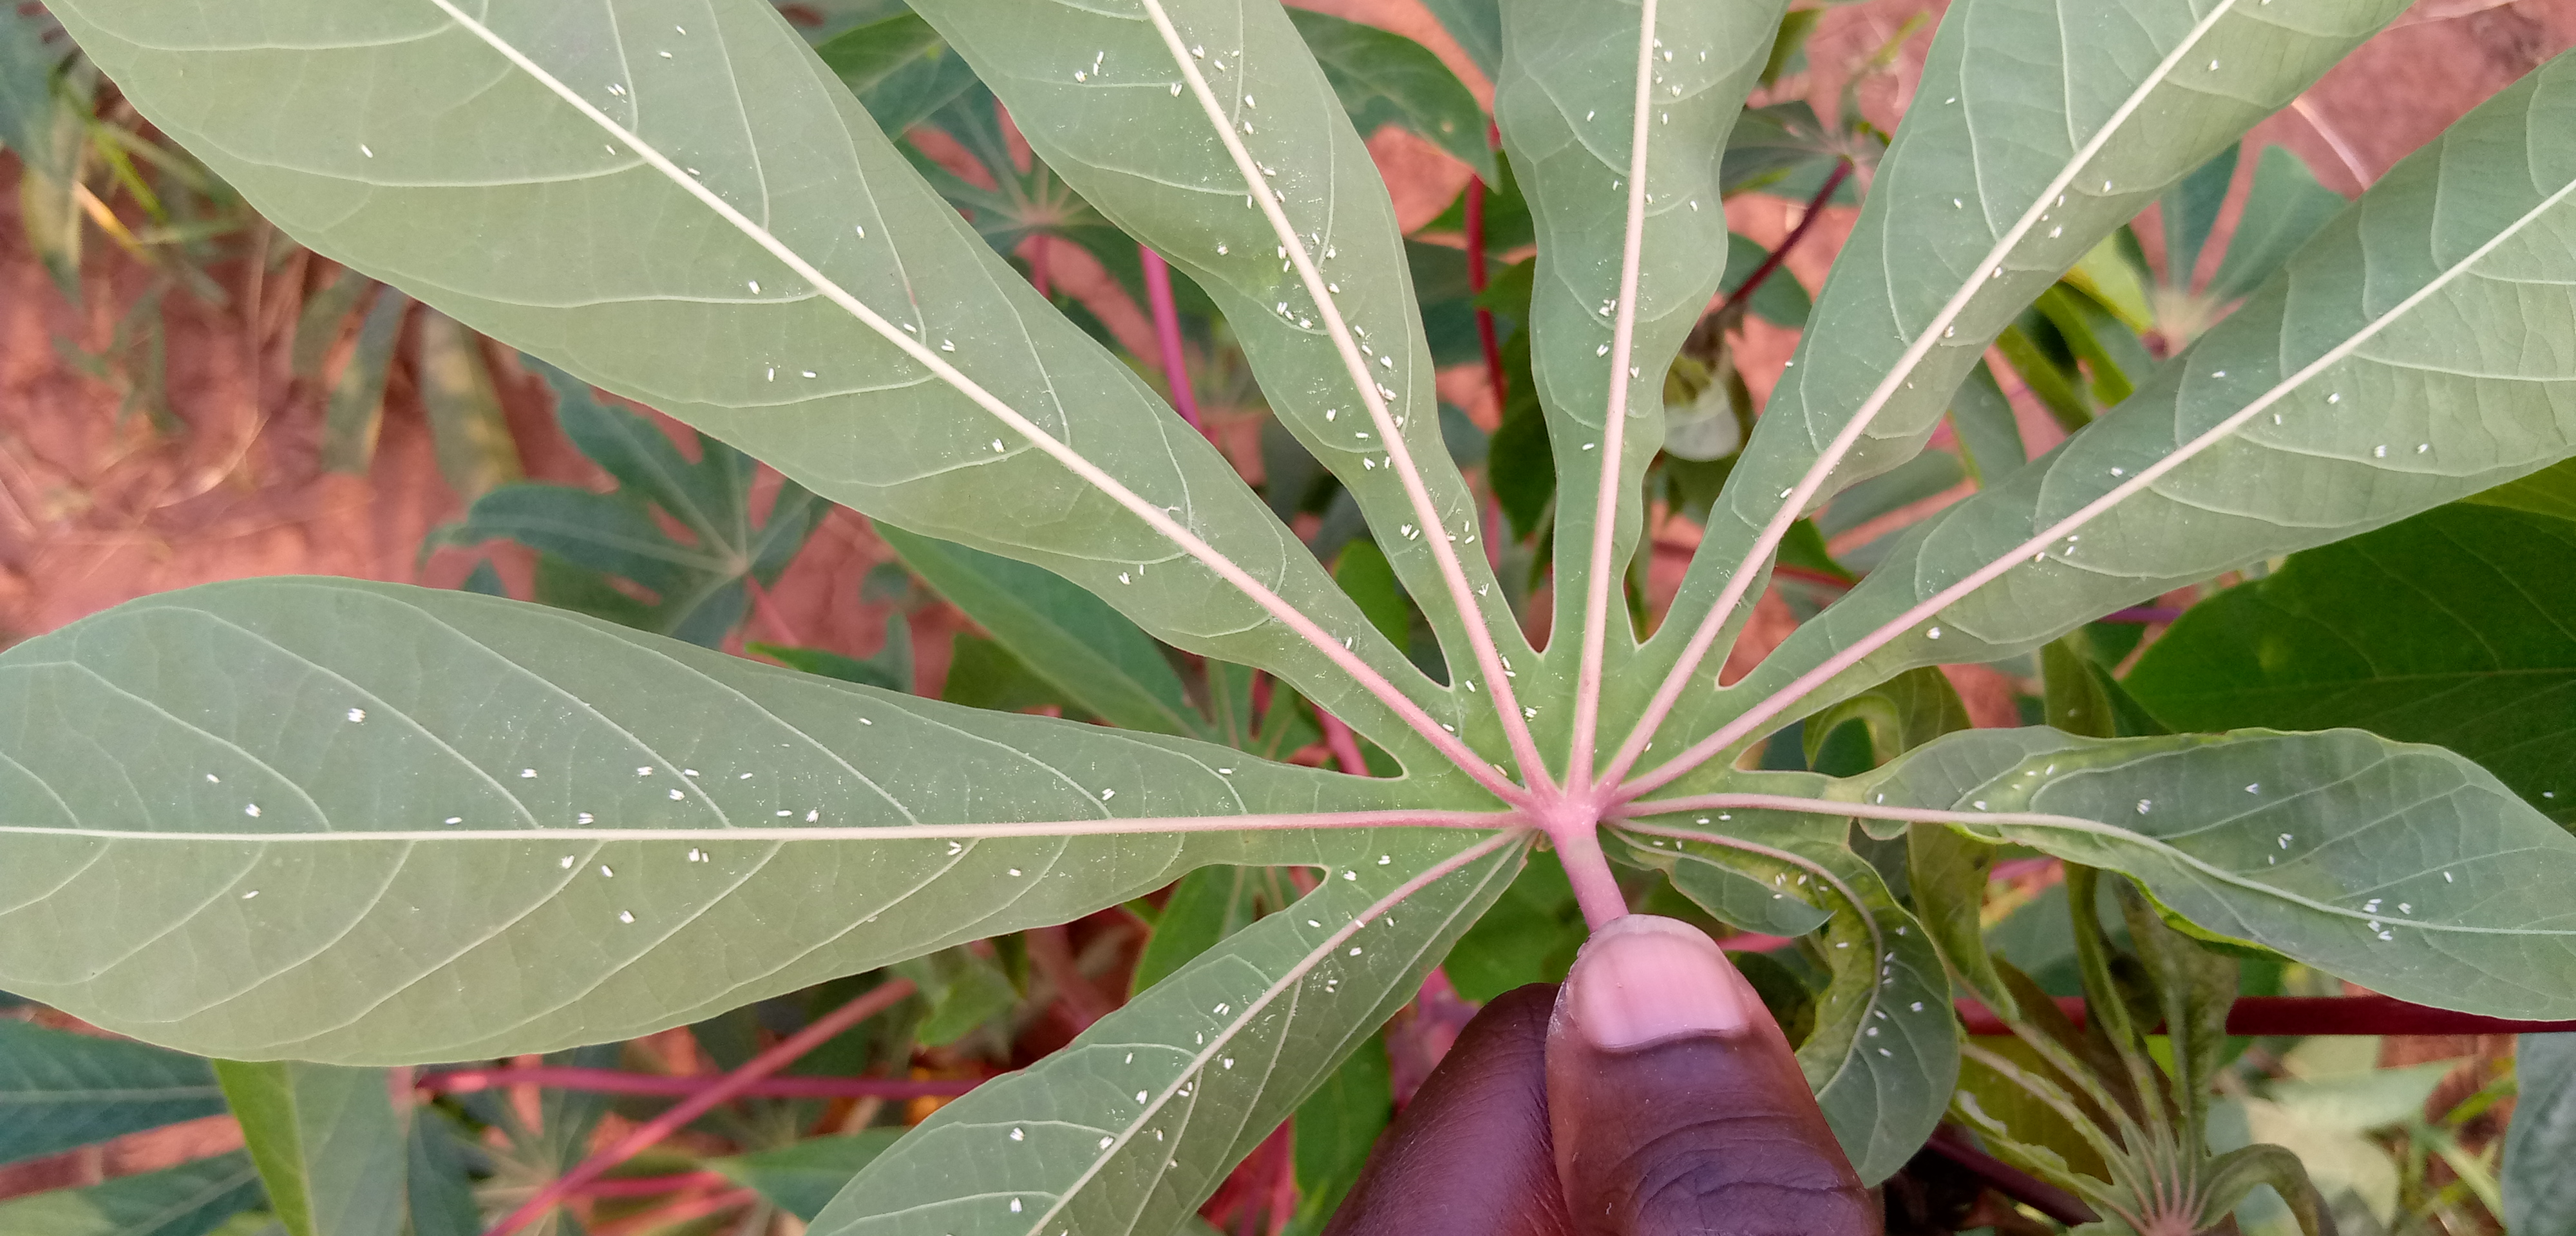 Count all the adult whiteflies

172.